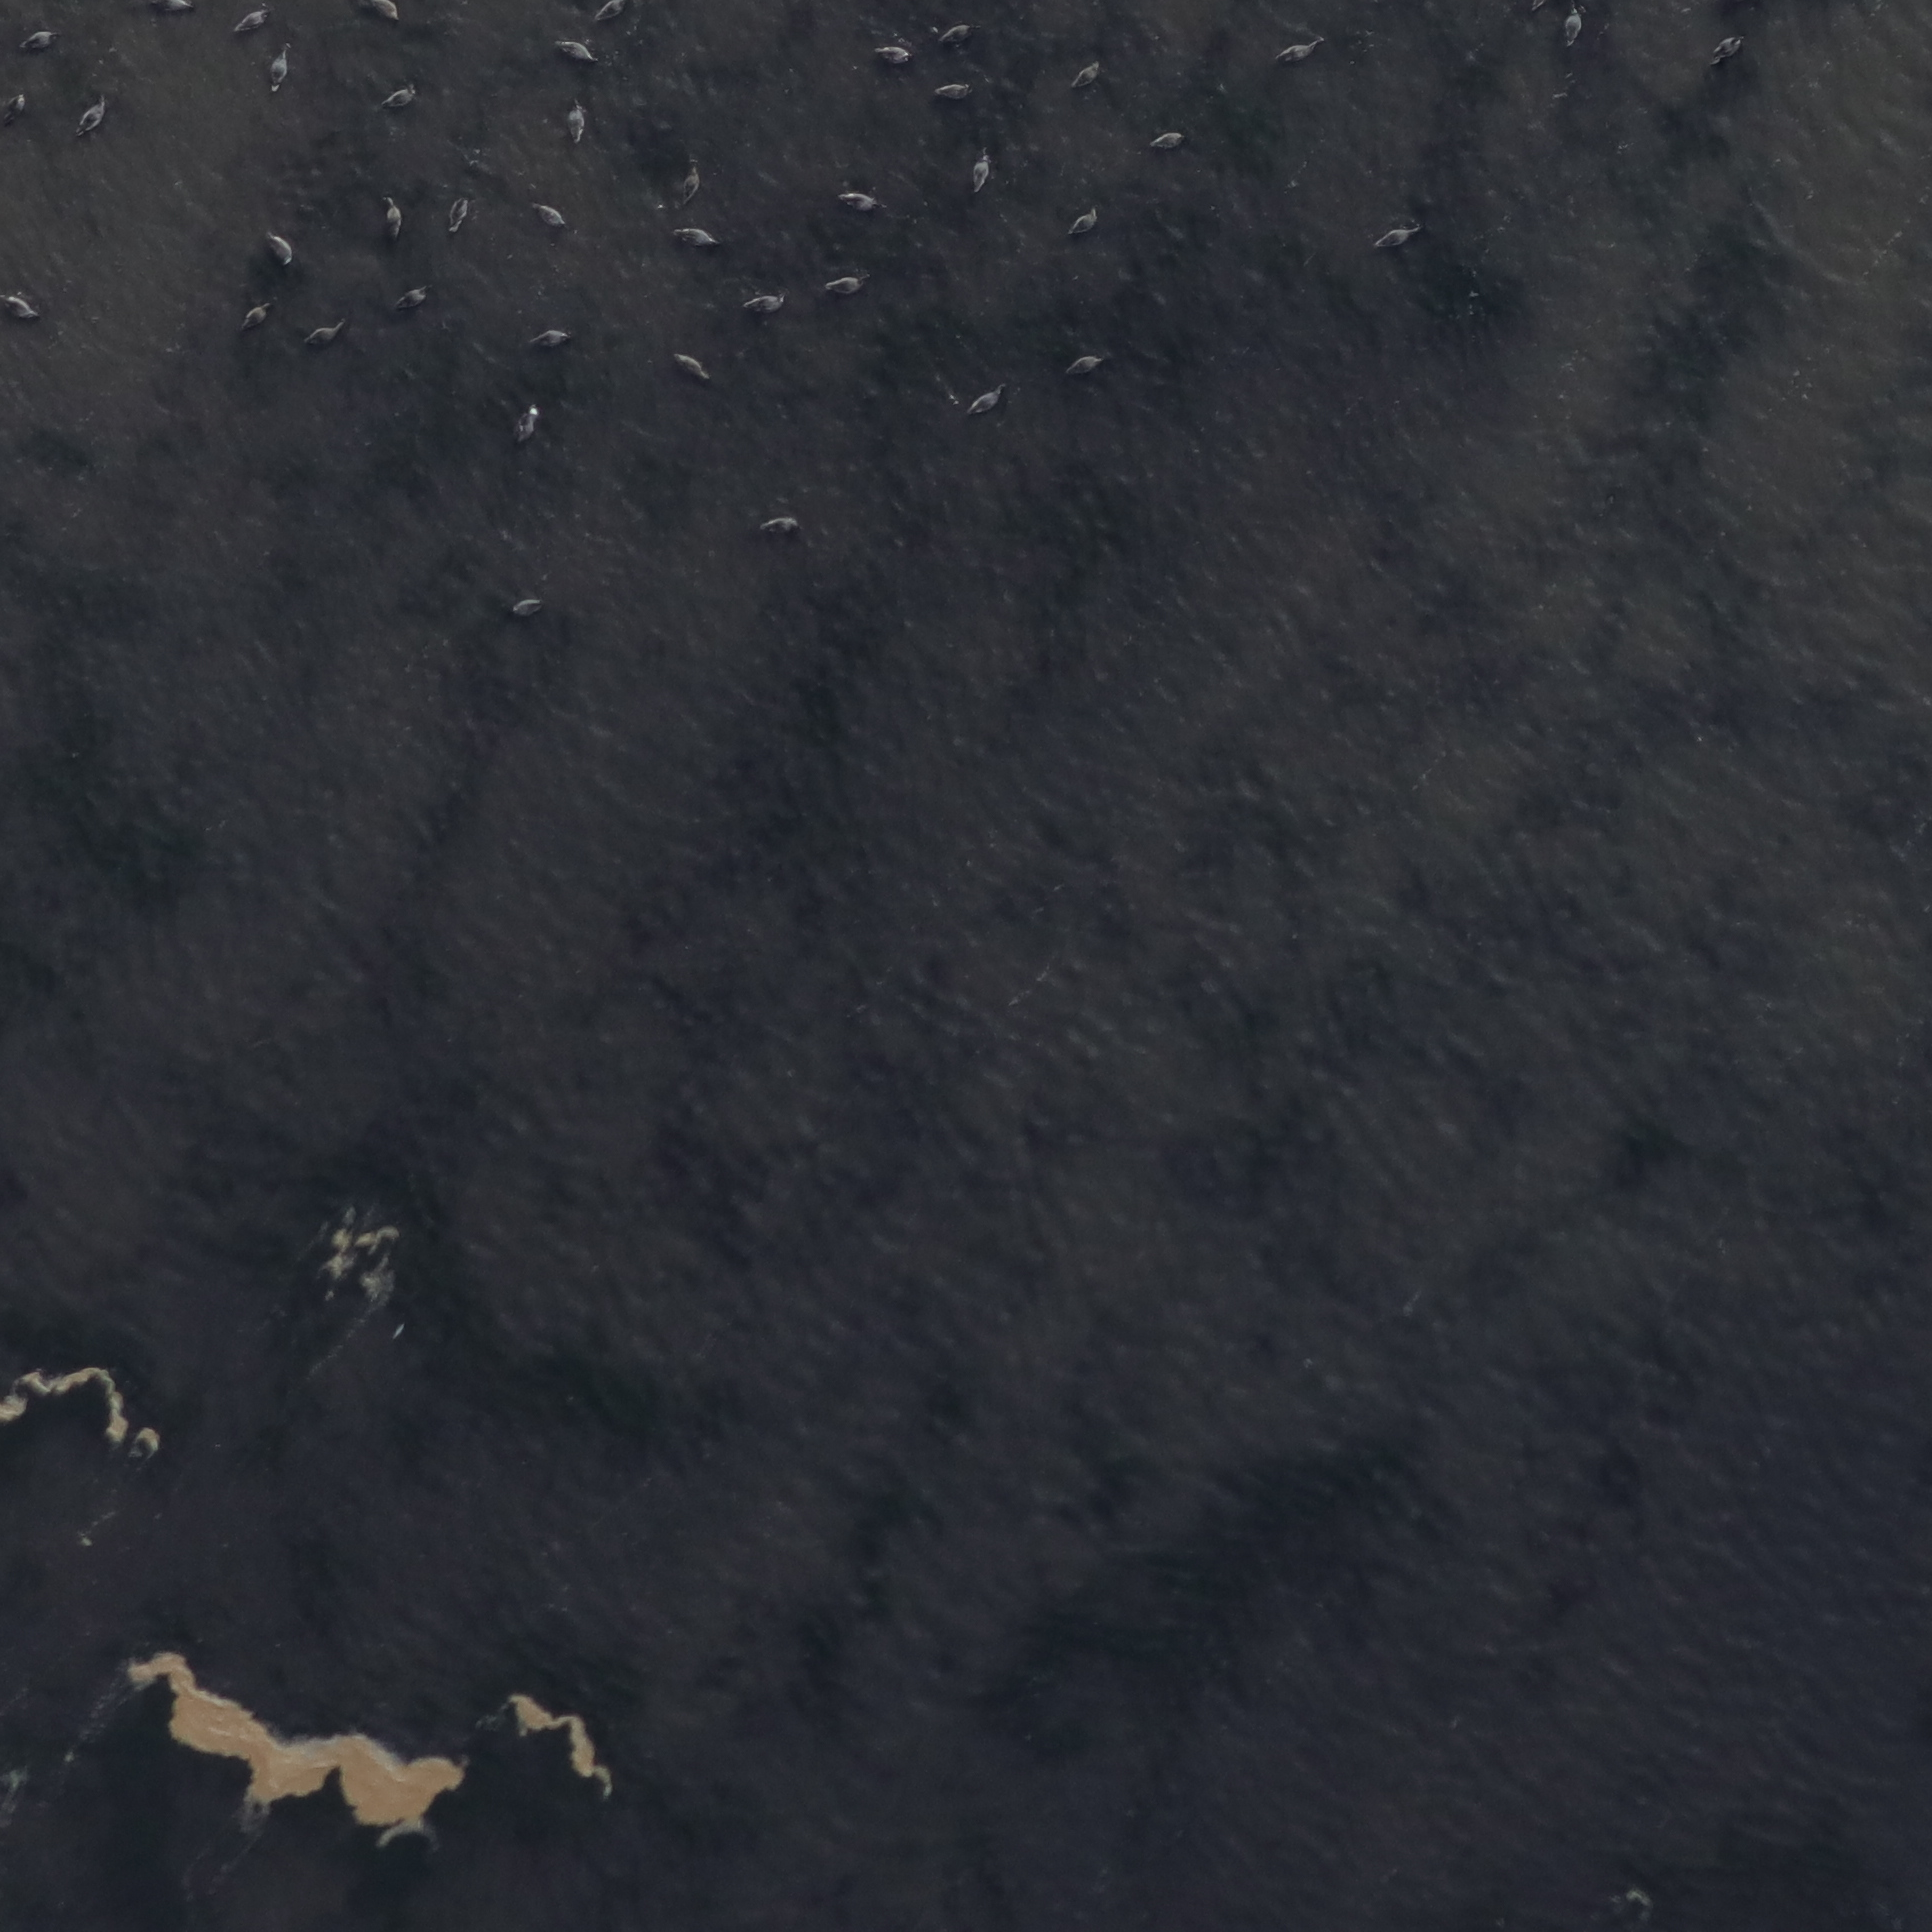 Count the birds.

42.